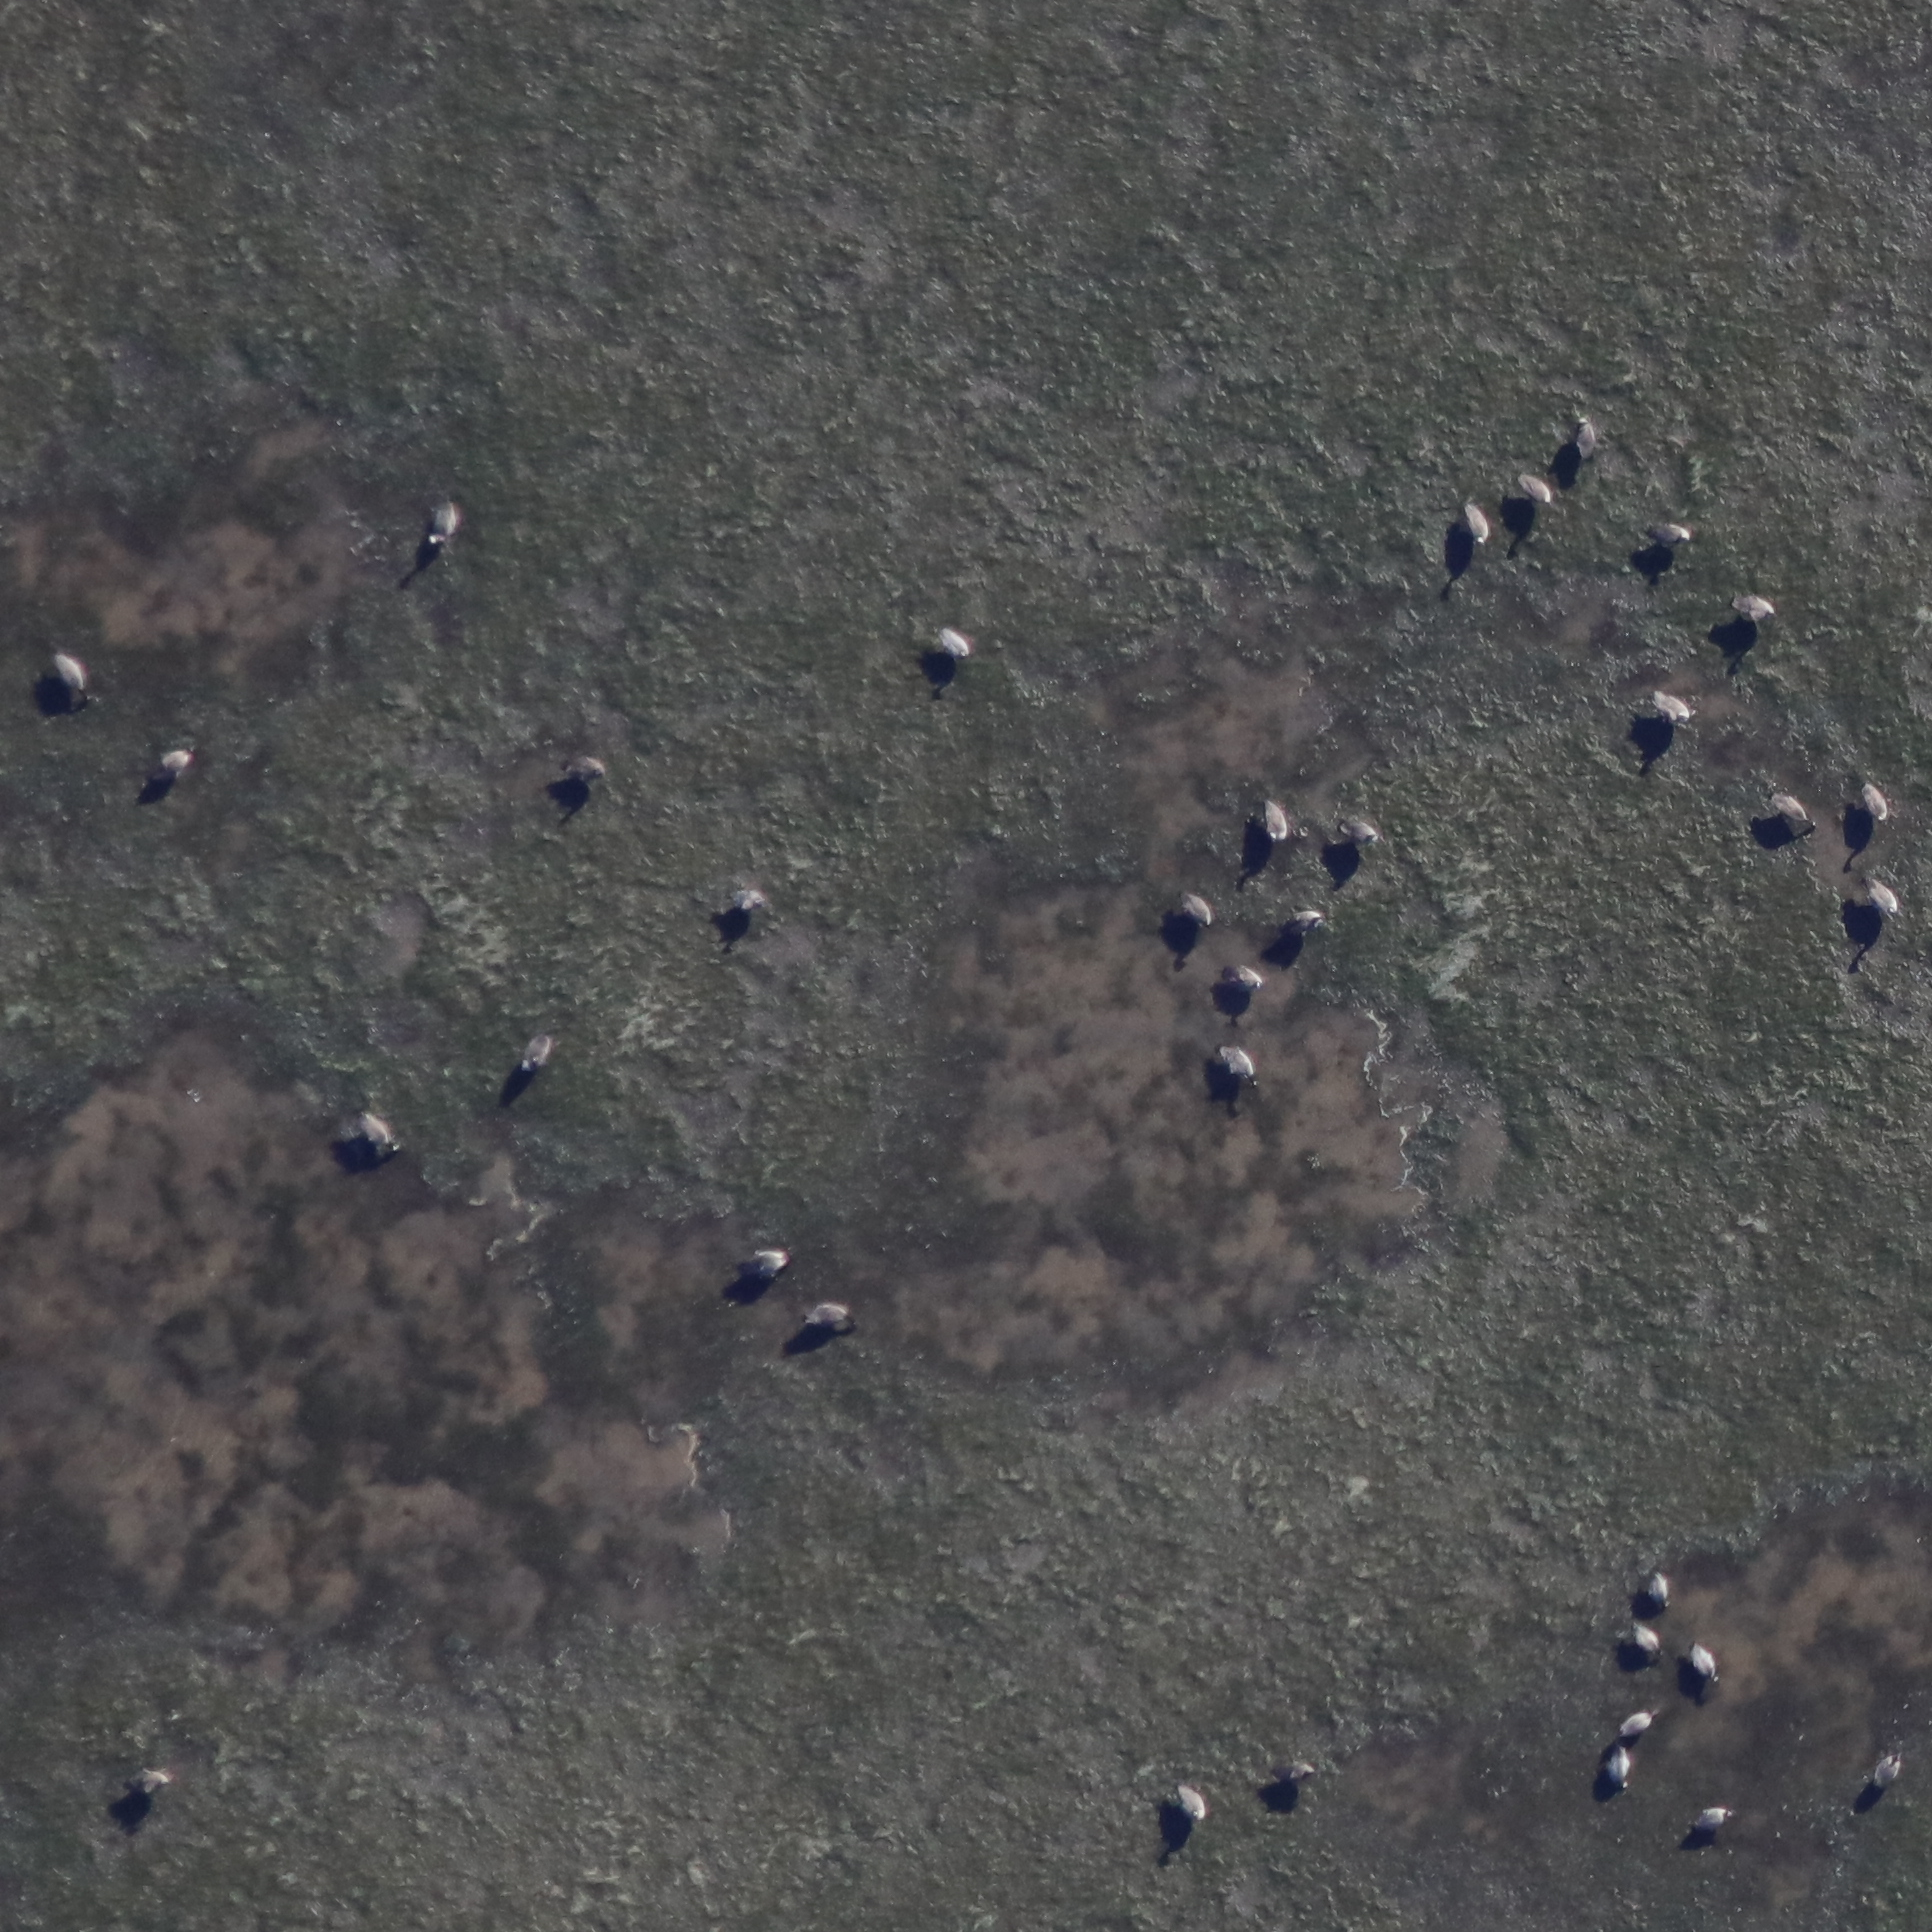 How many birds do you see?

35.